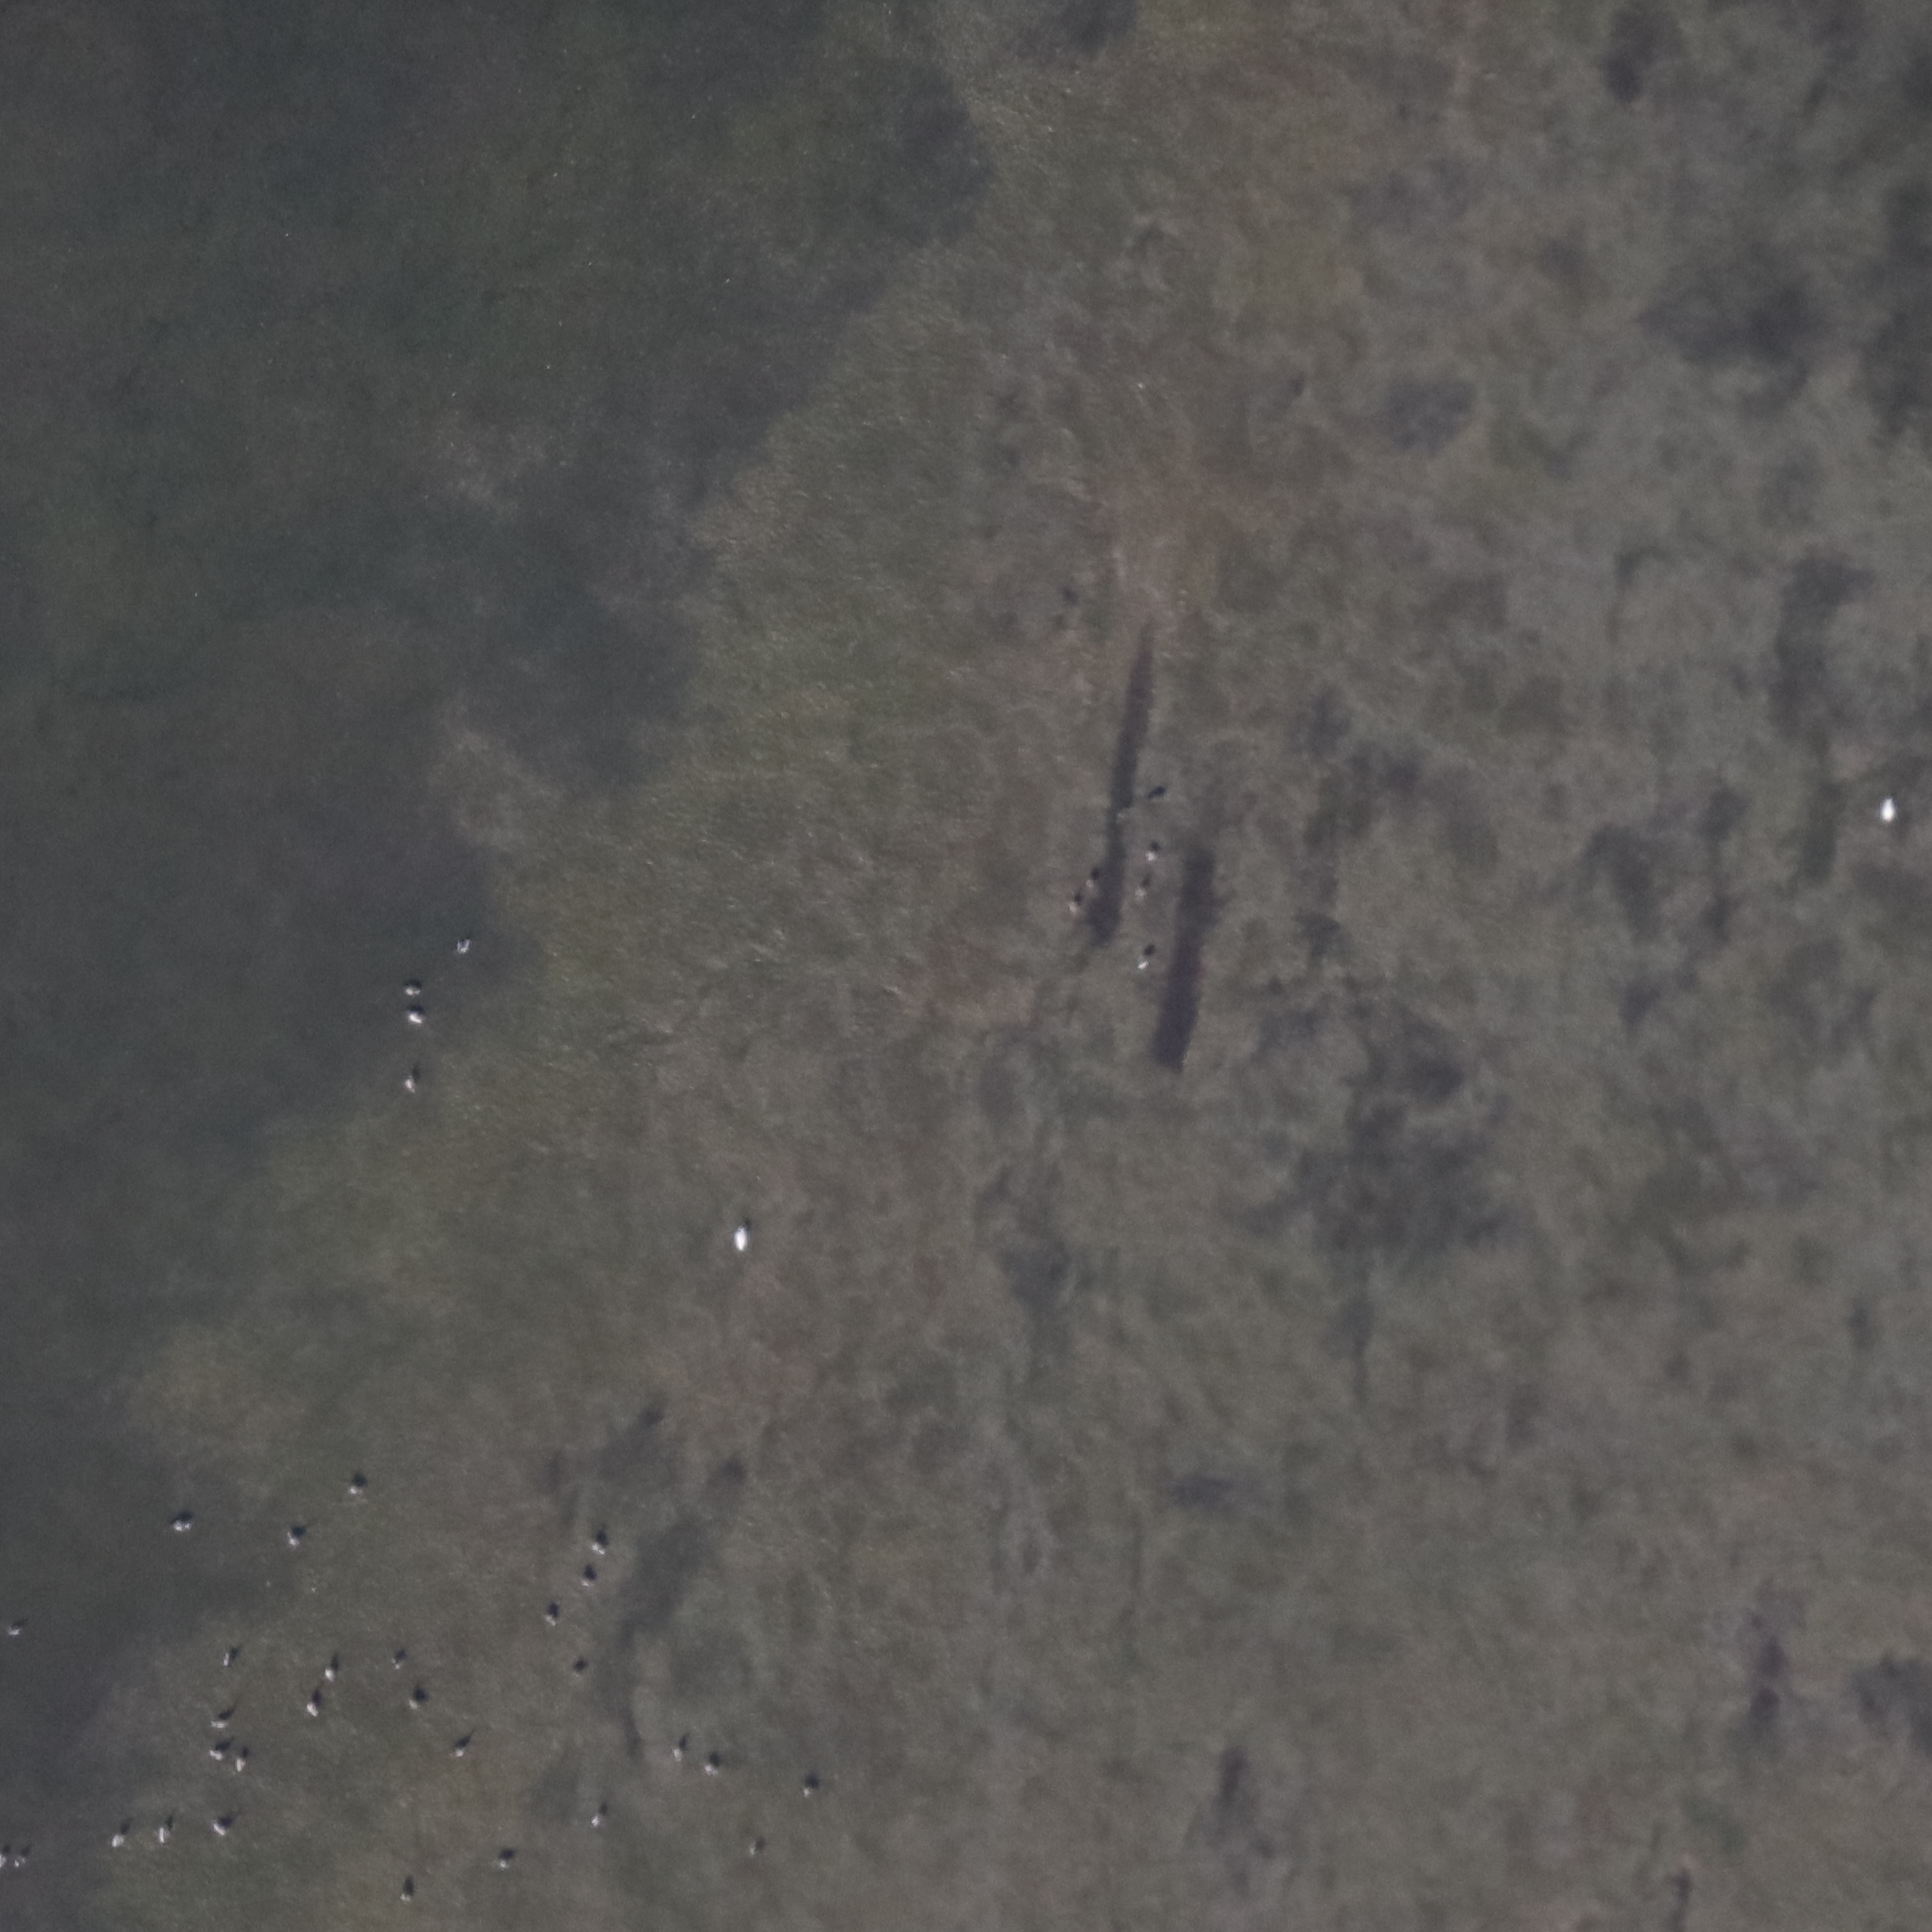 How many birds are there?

40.